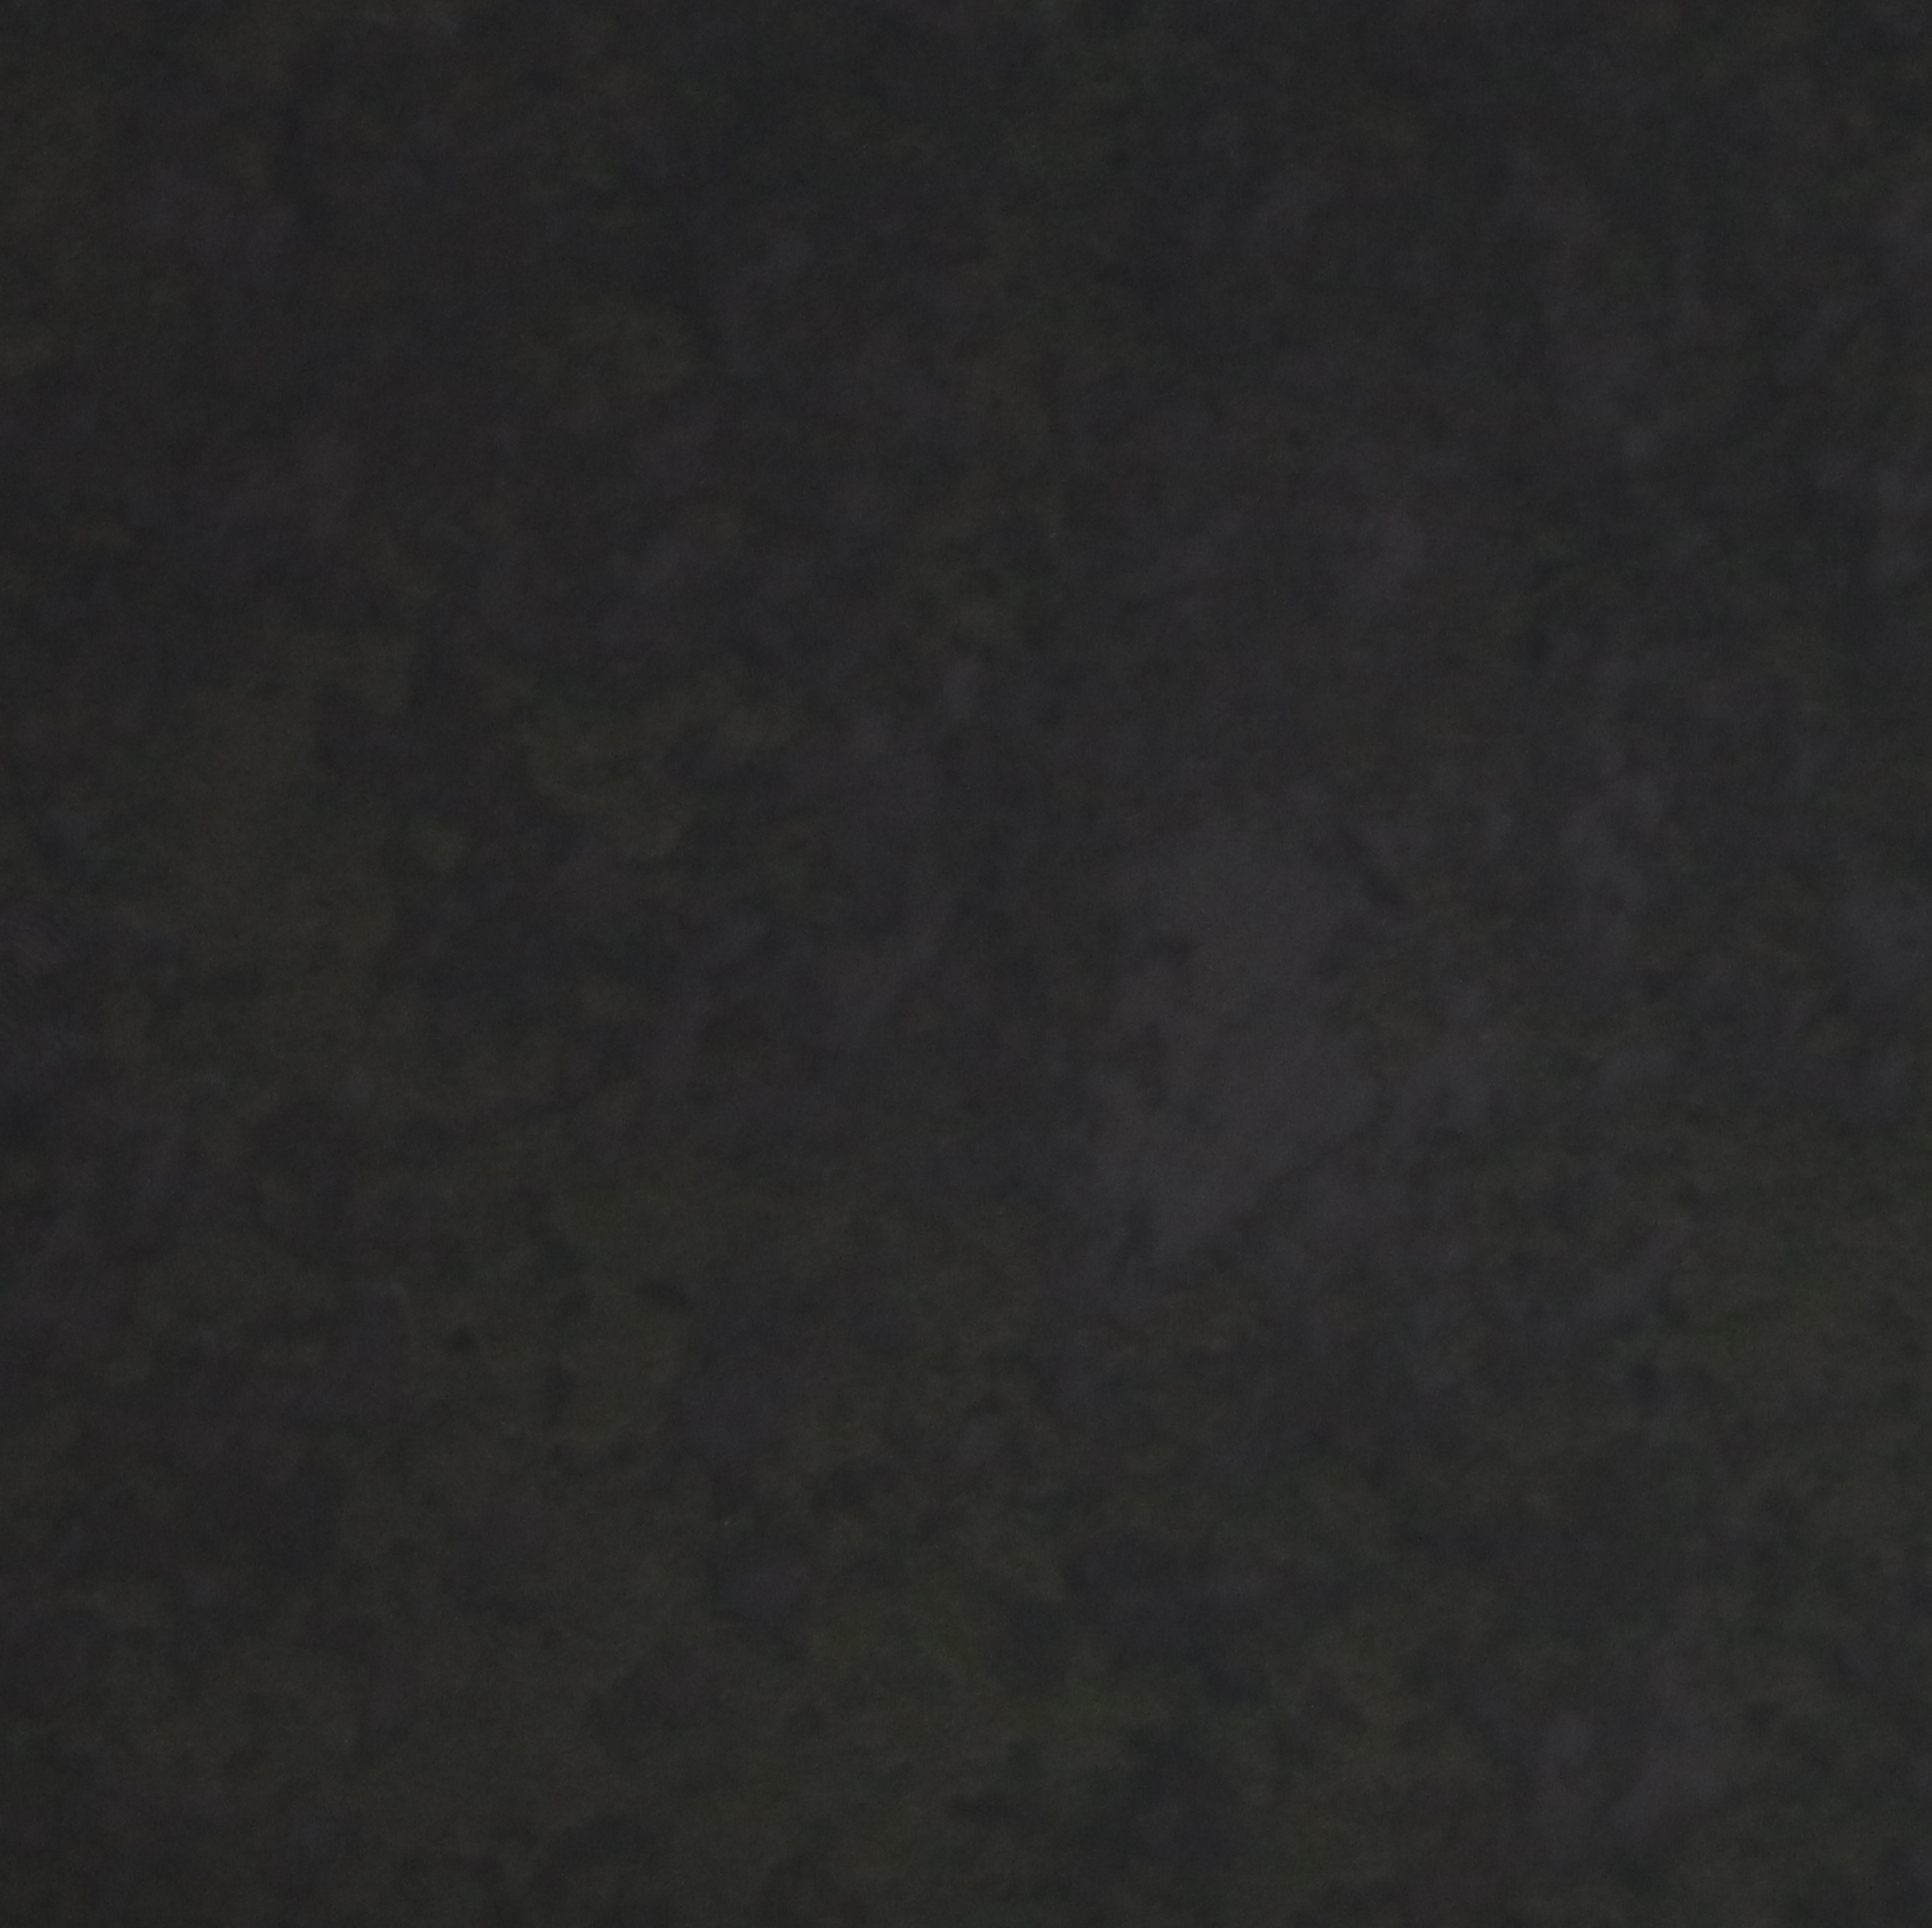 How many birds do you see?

0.